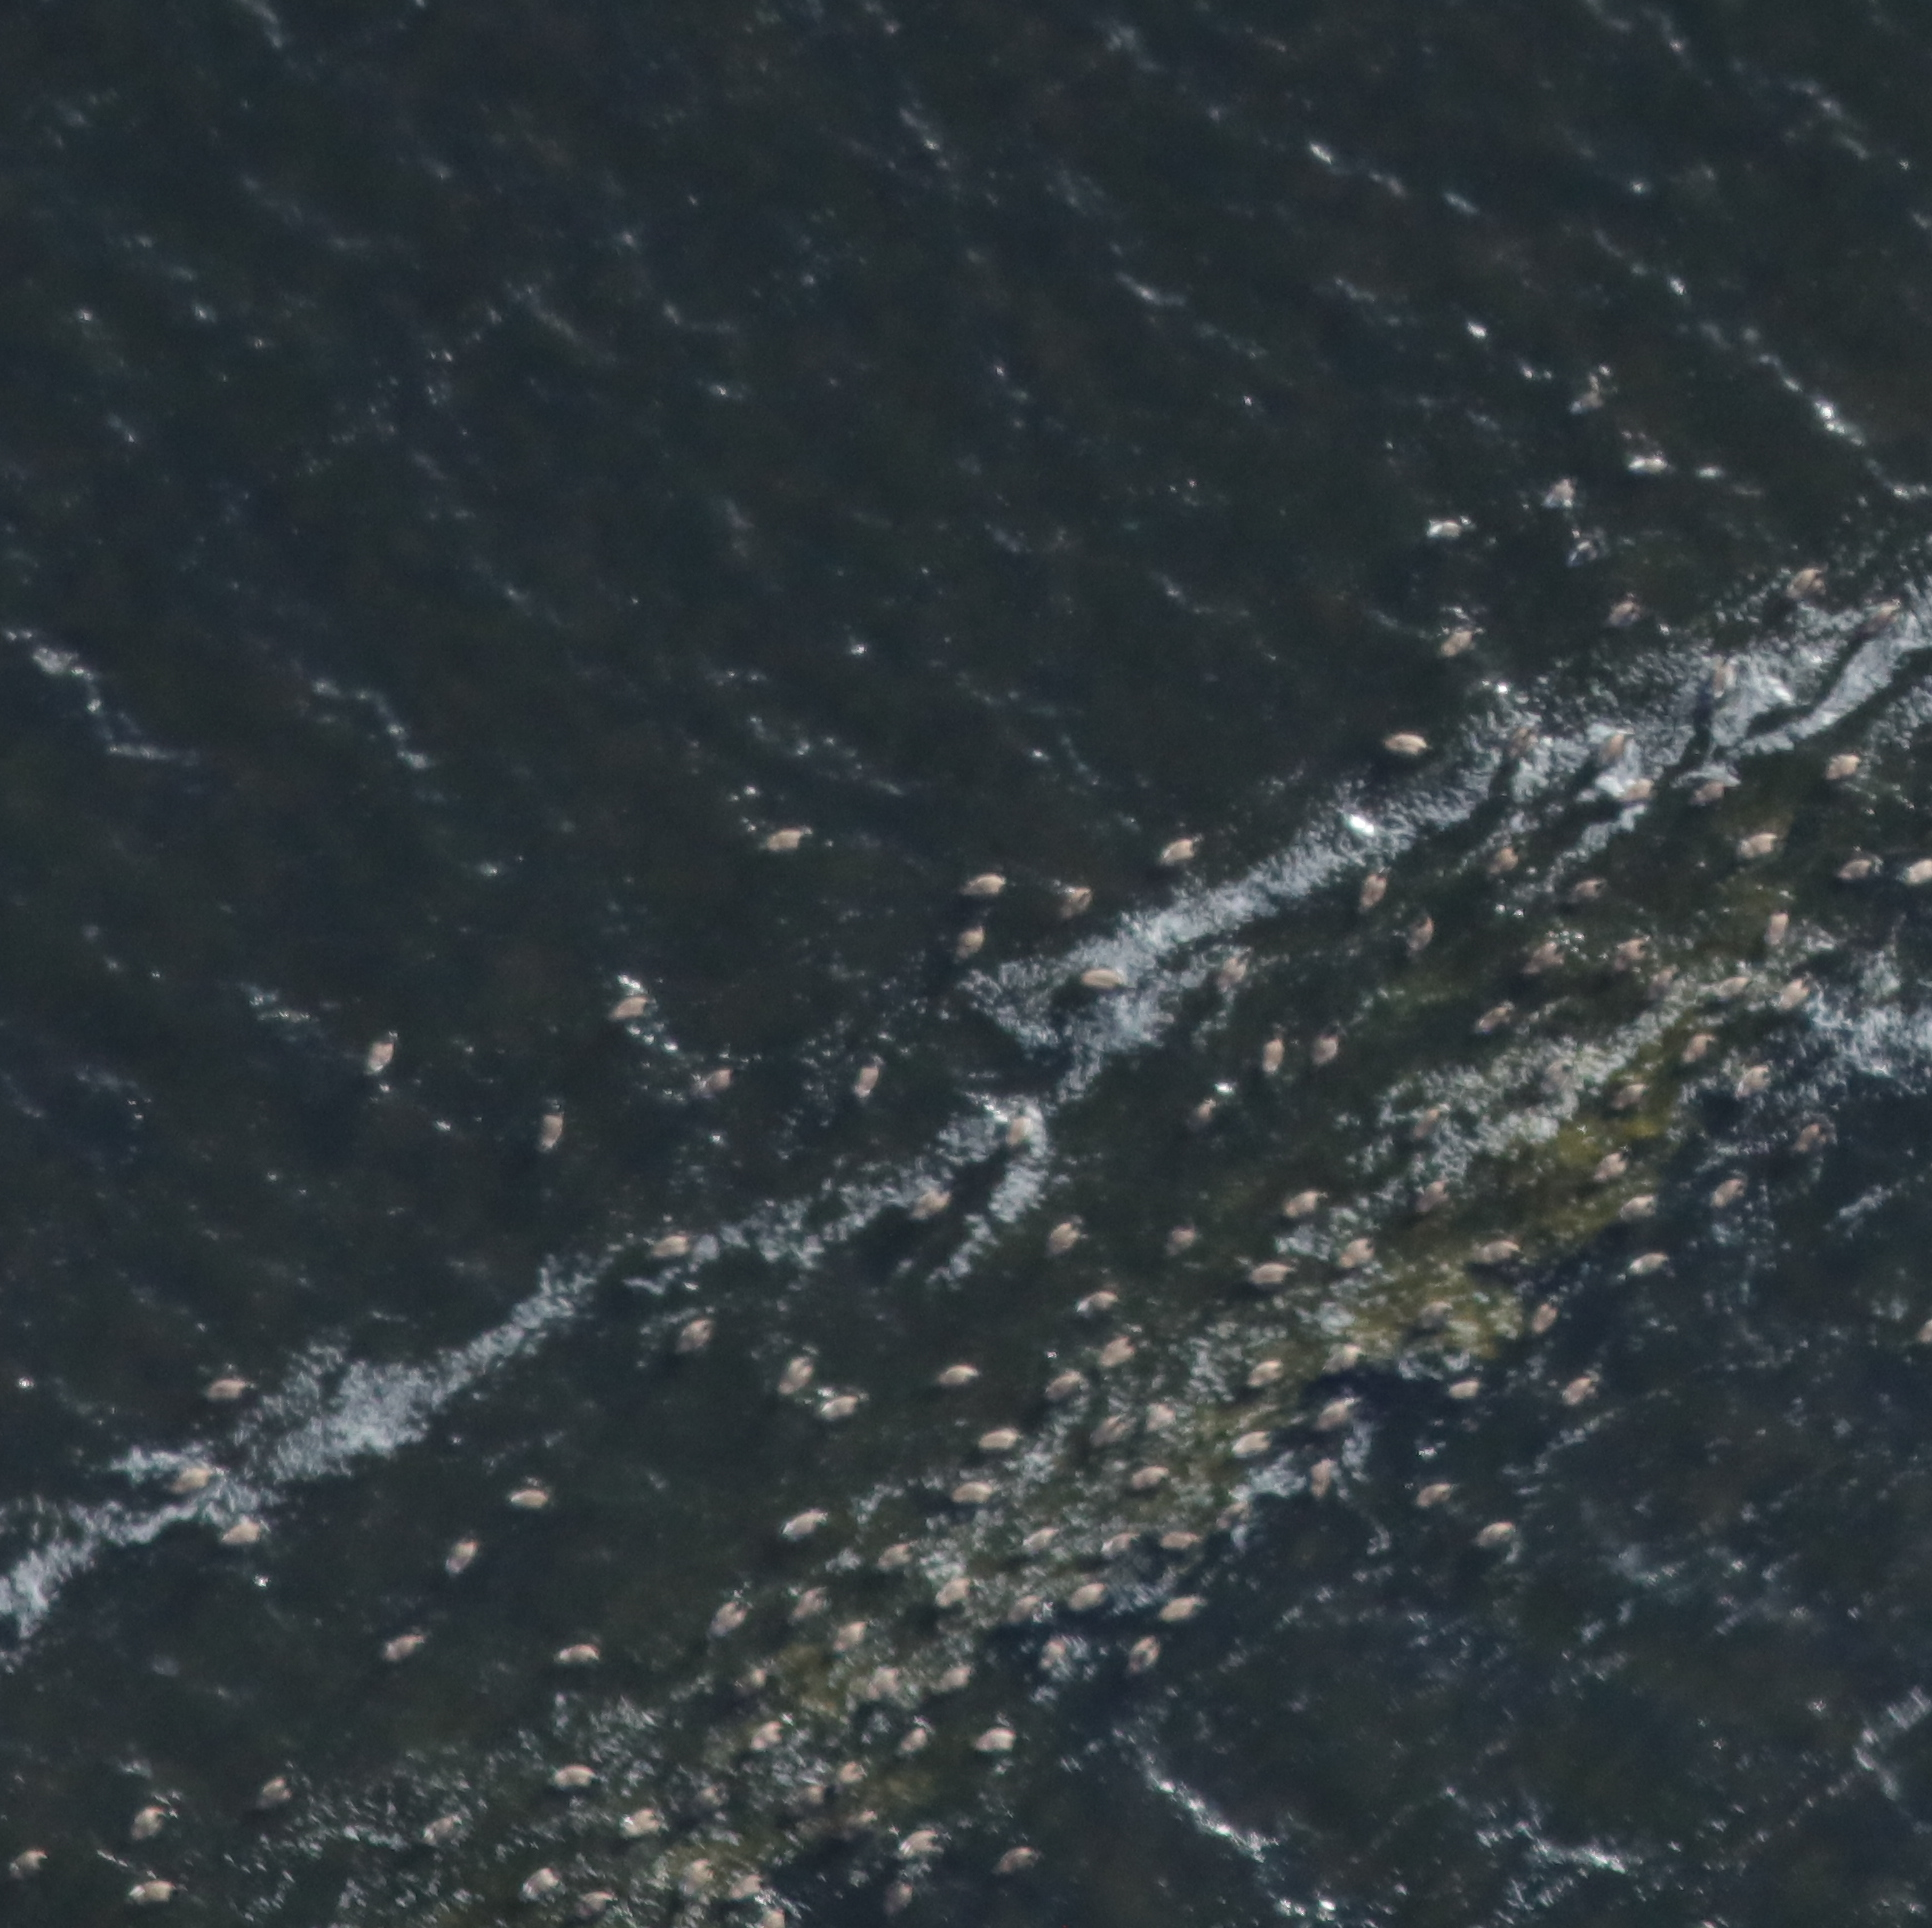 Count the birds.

132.